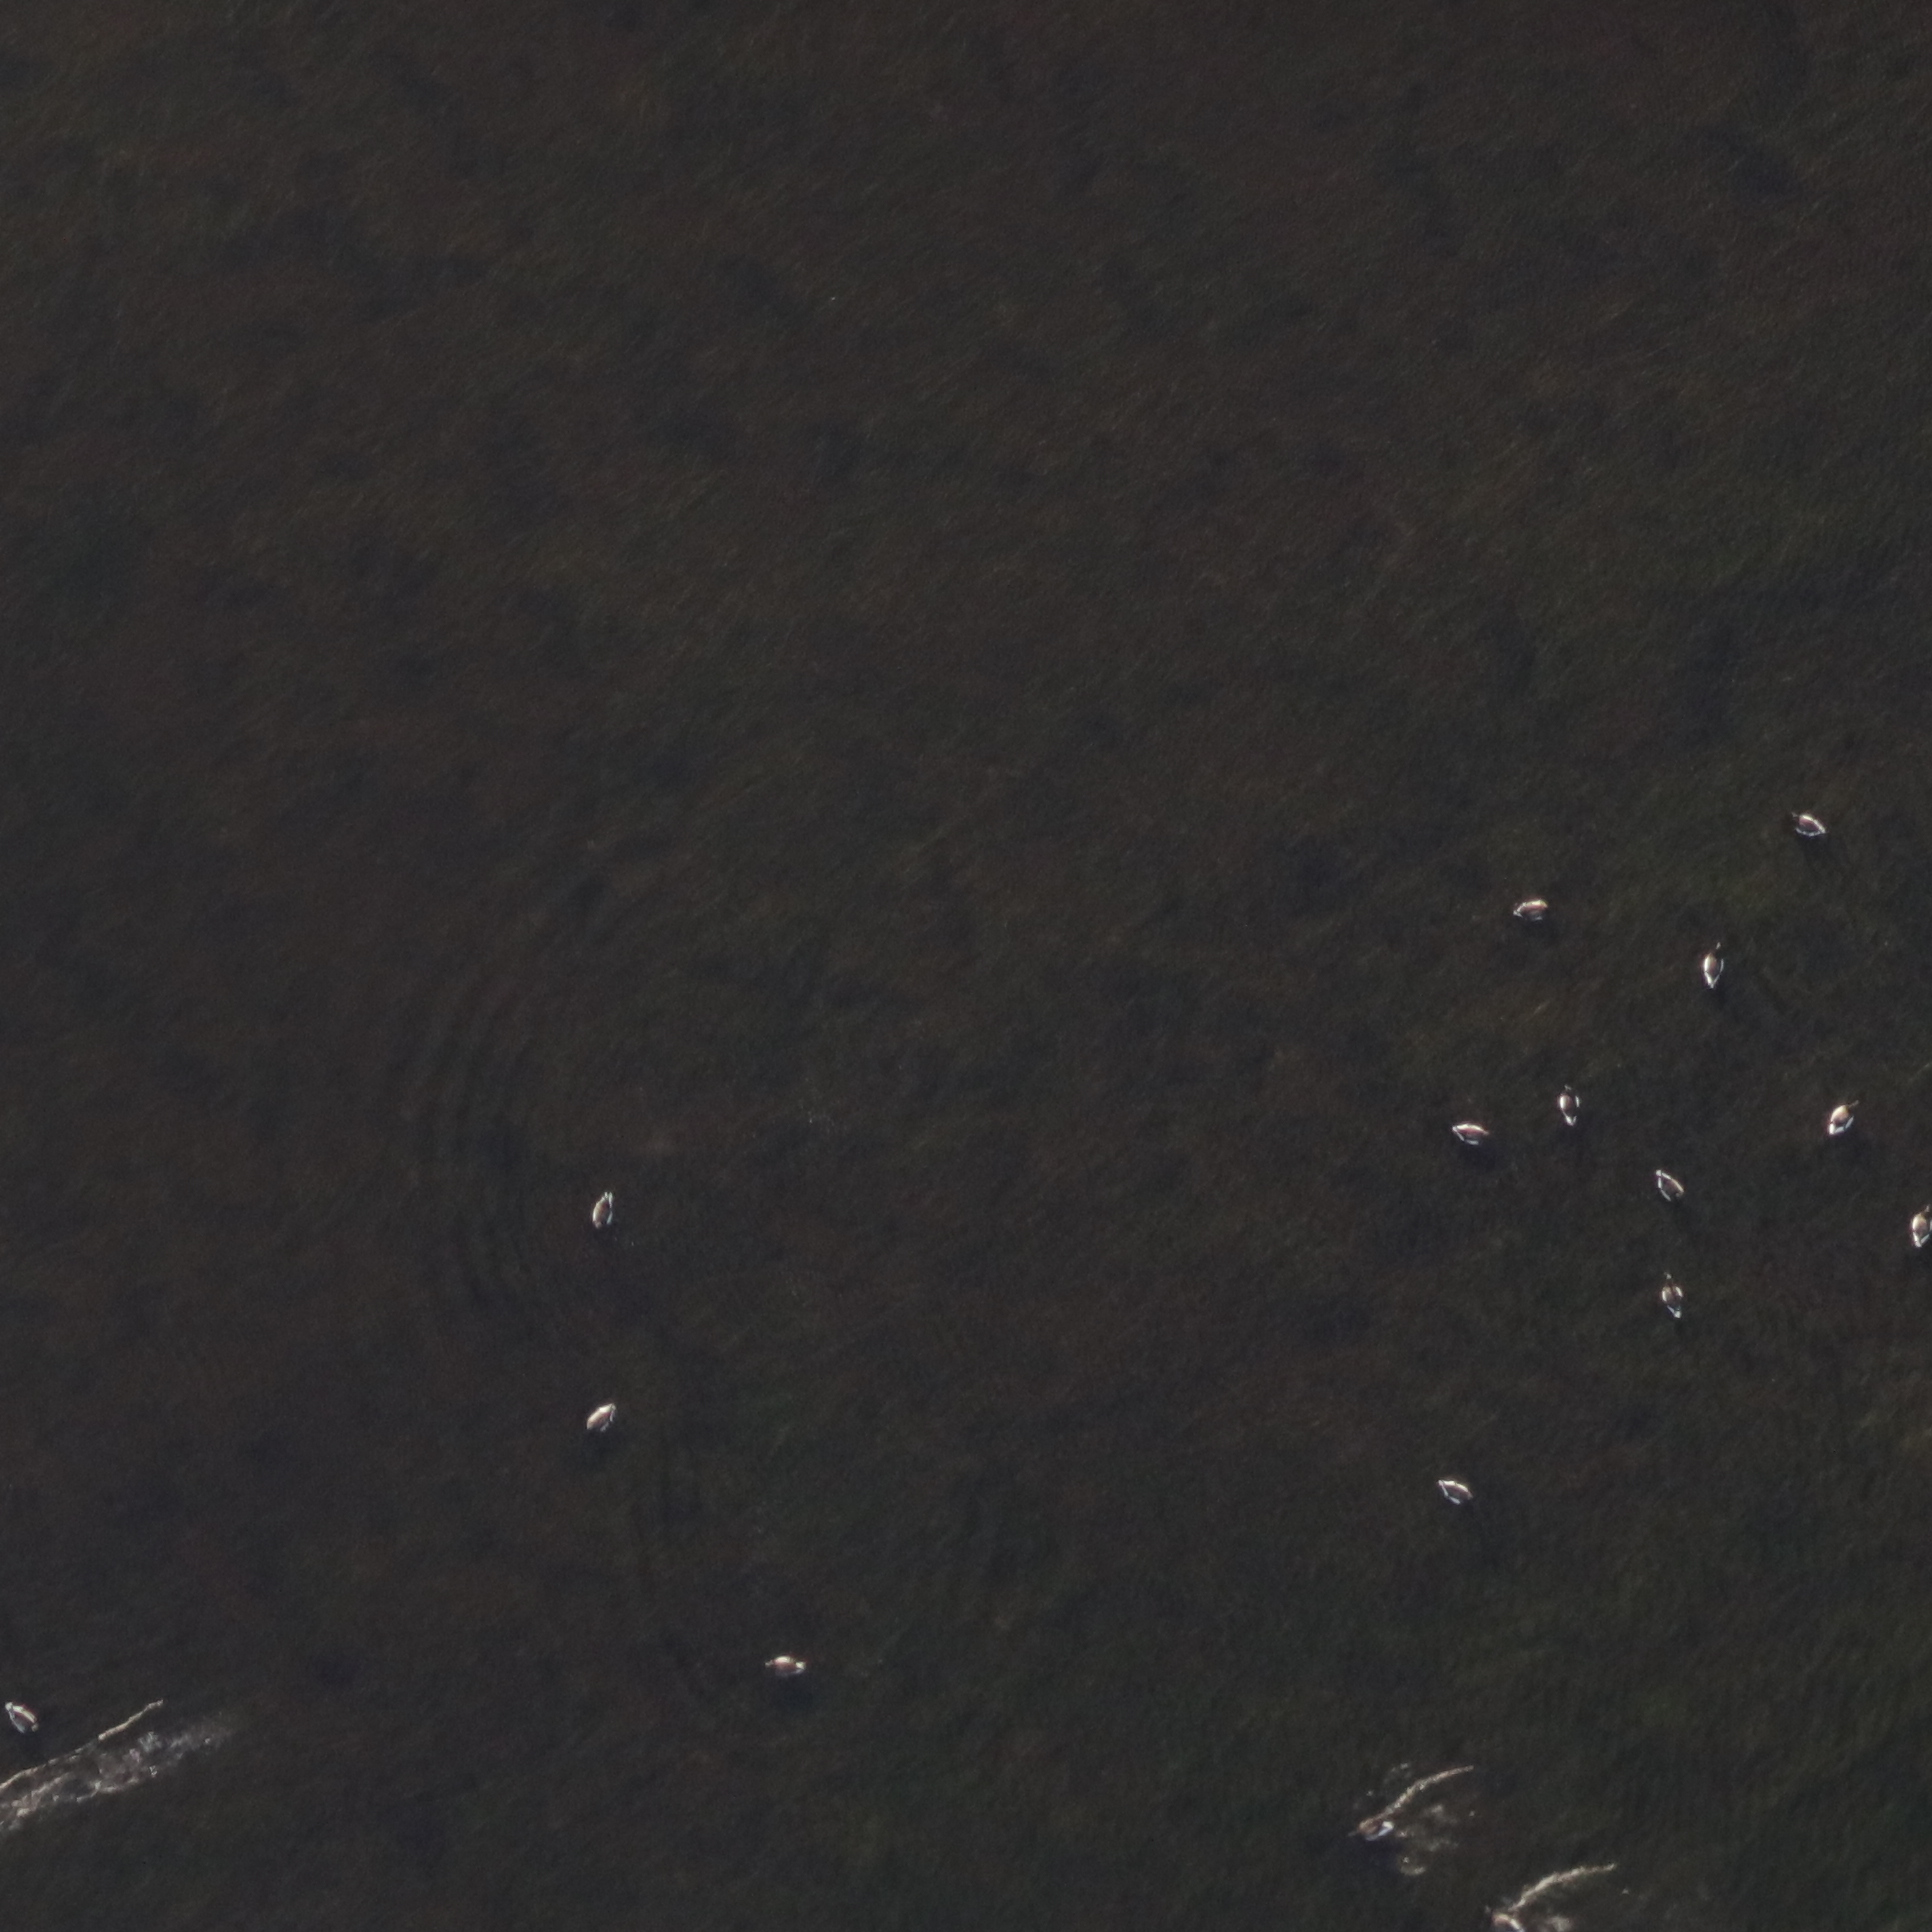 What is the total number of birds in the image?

16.